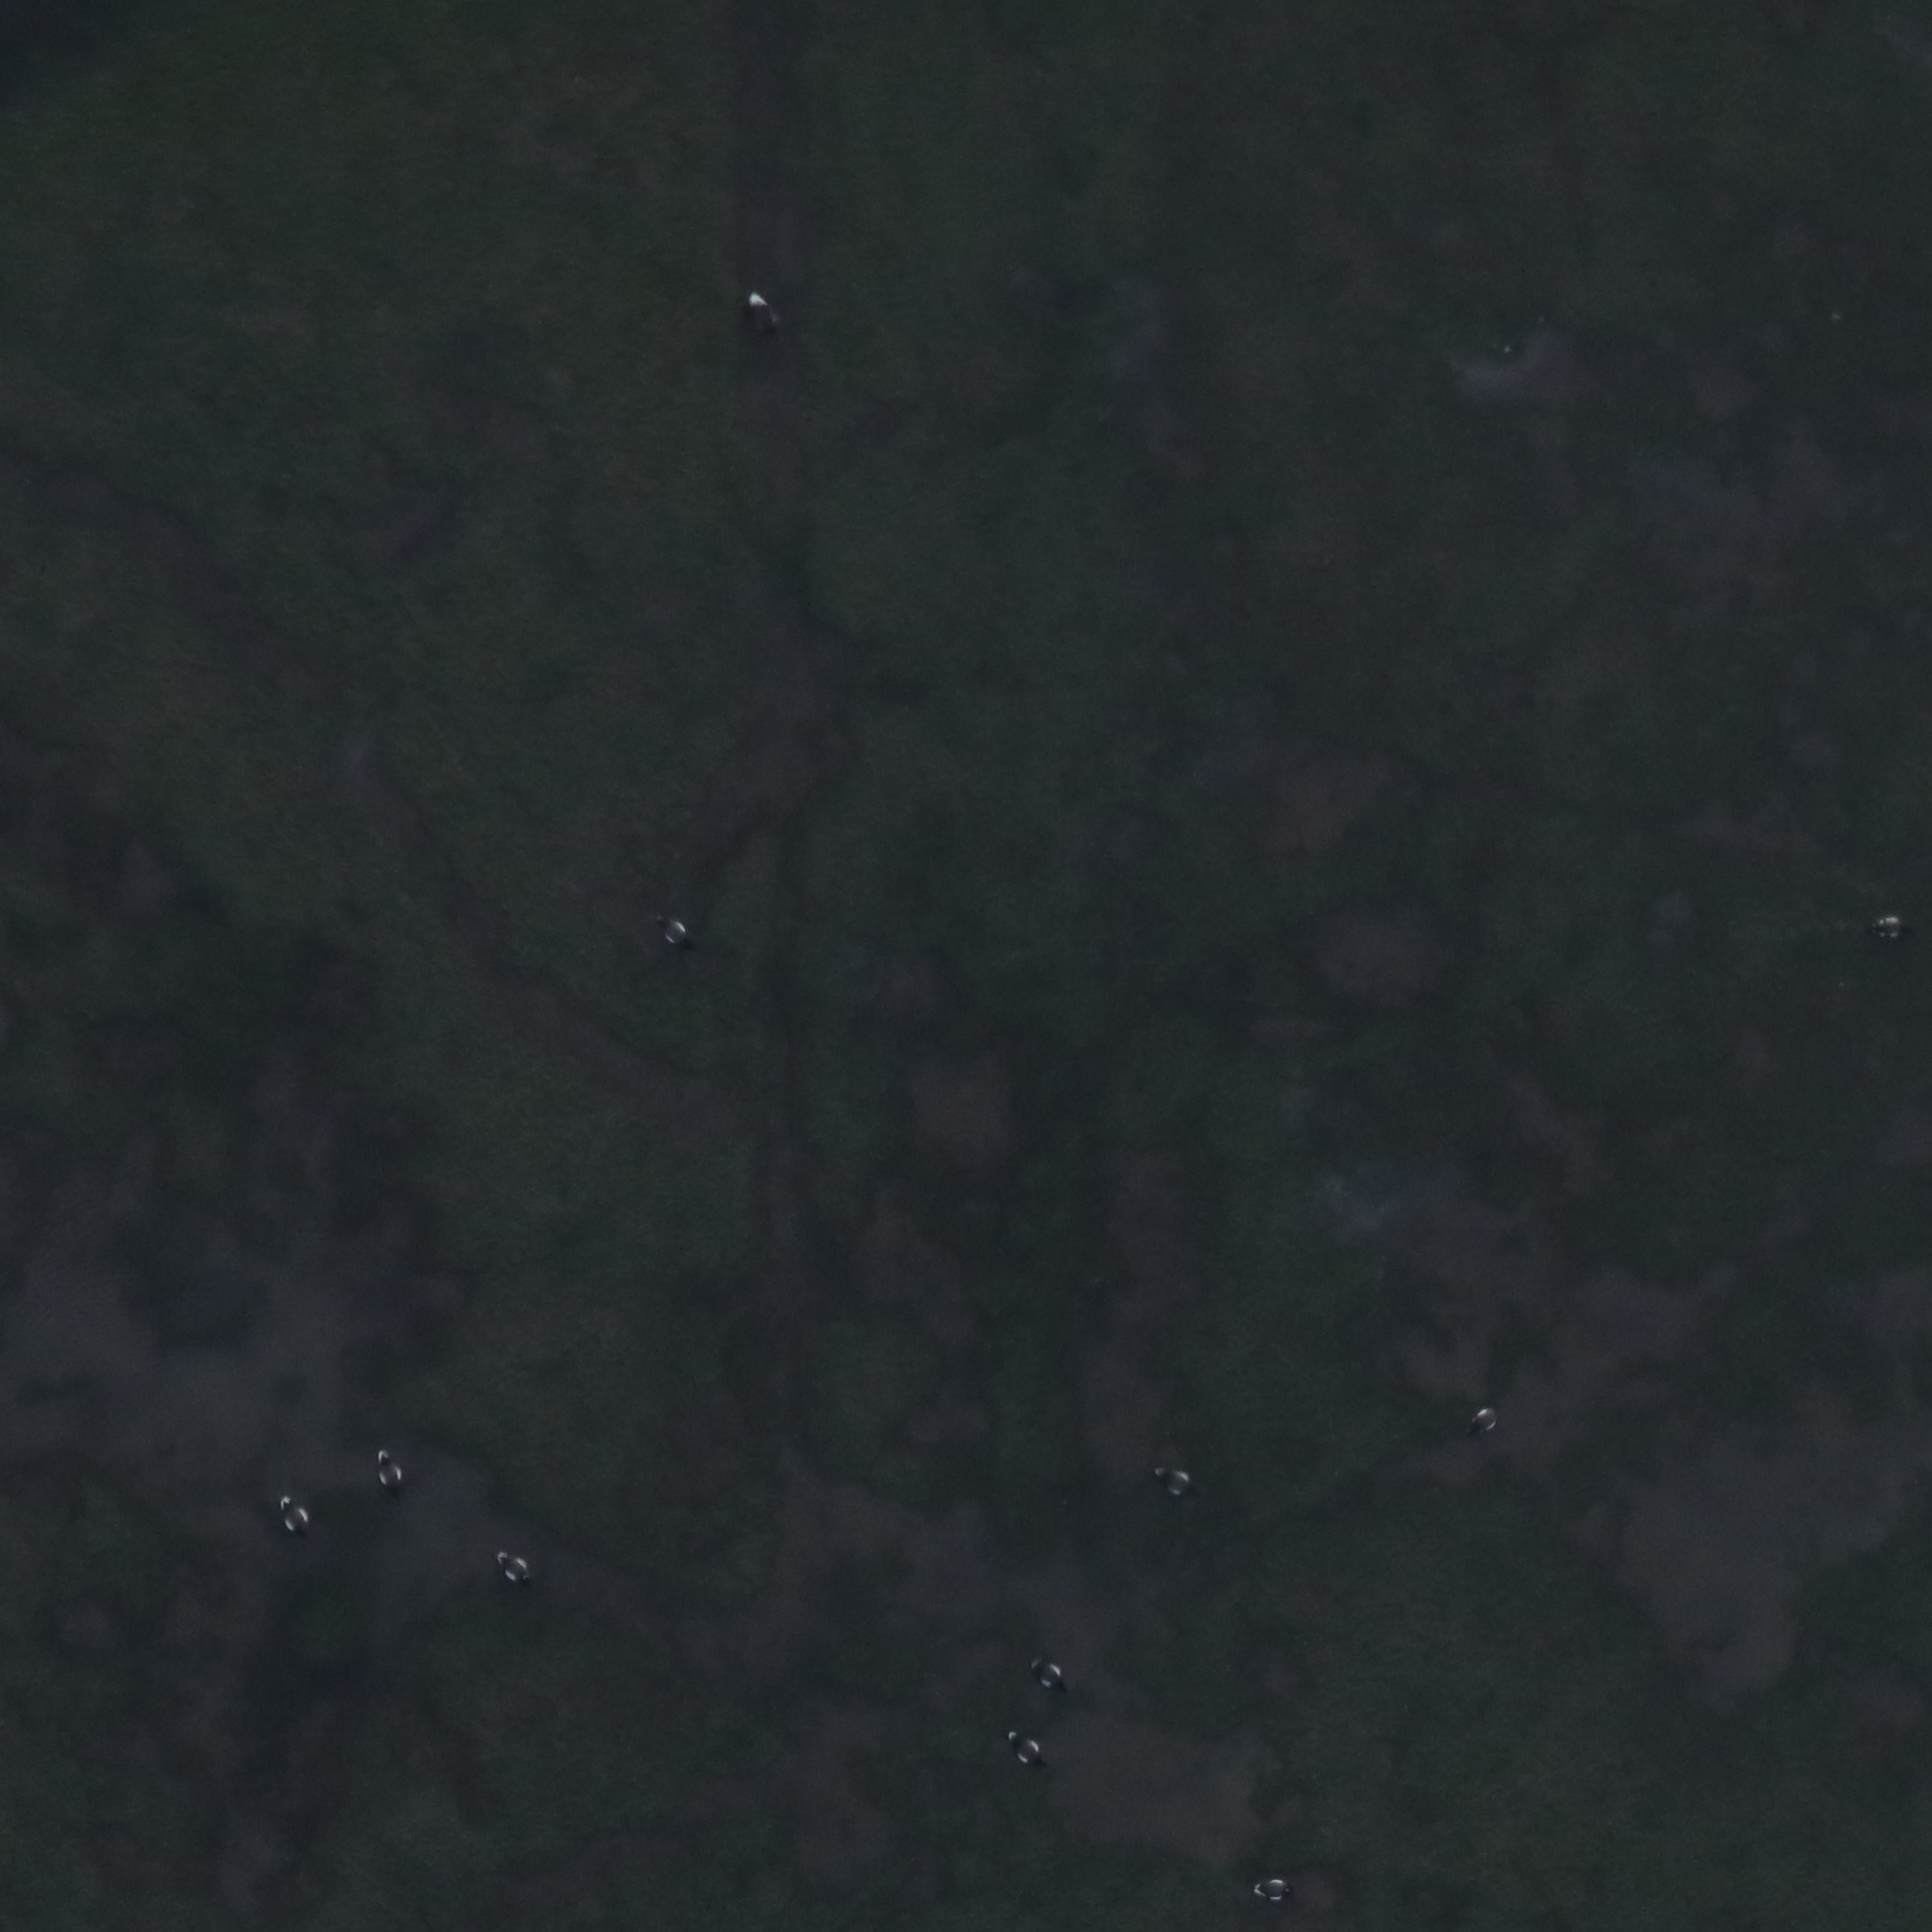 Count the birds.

11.